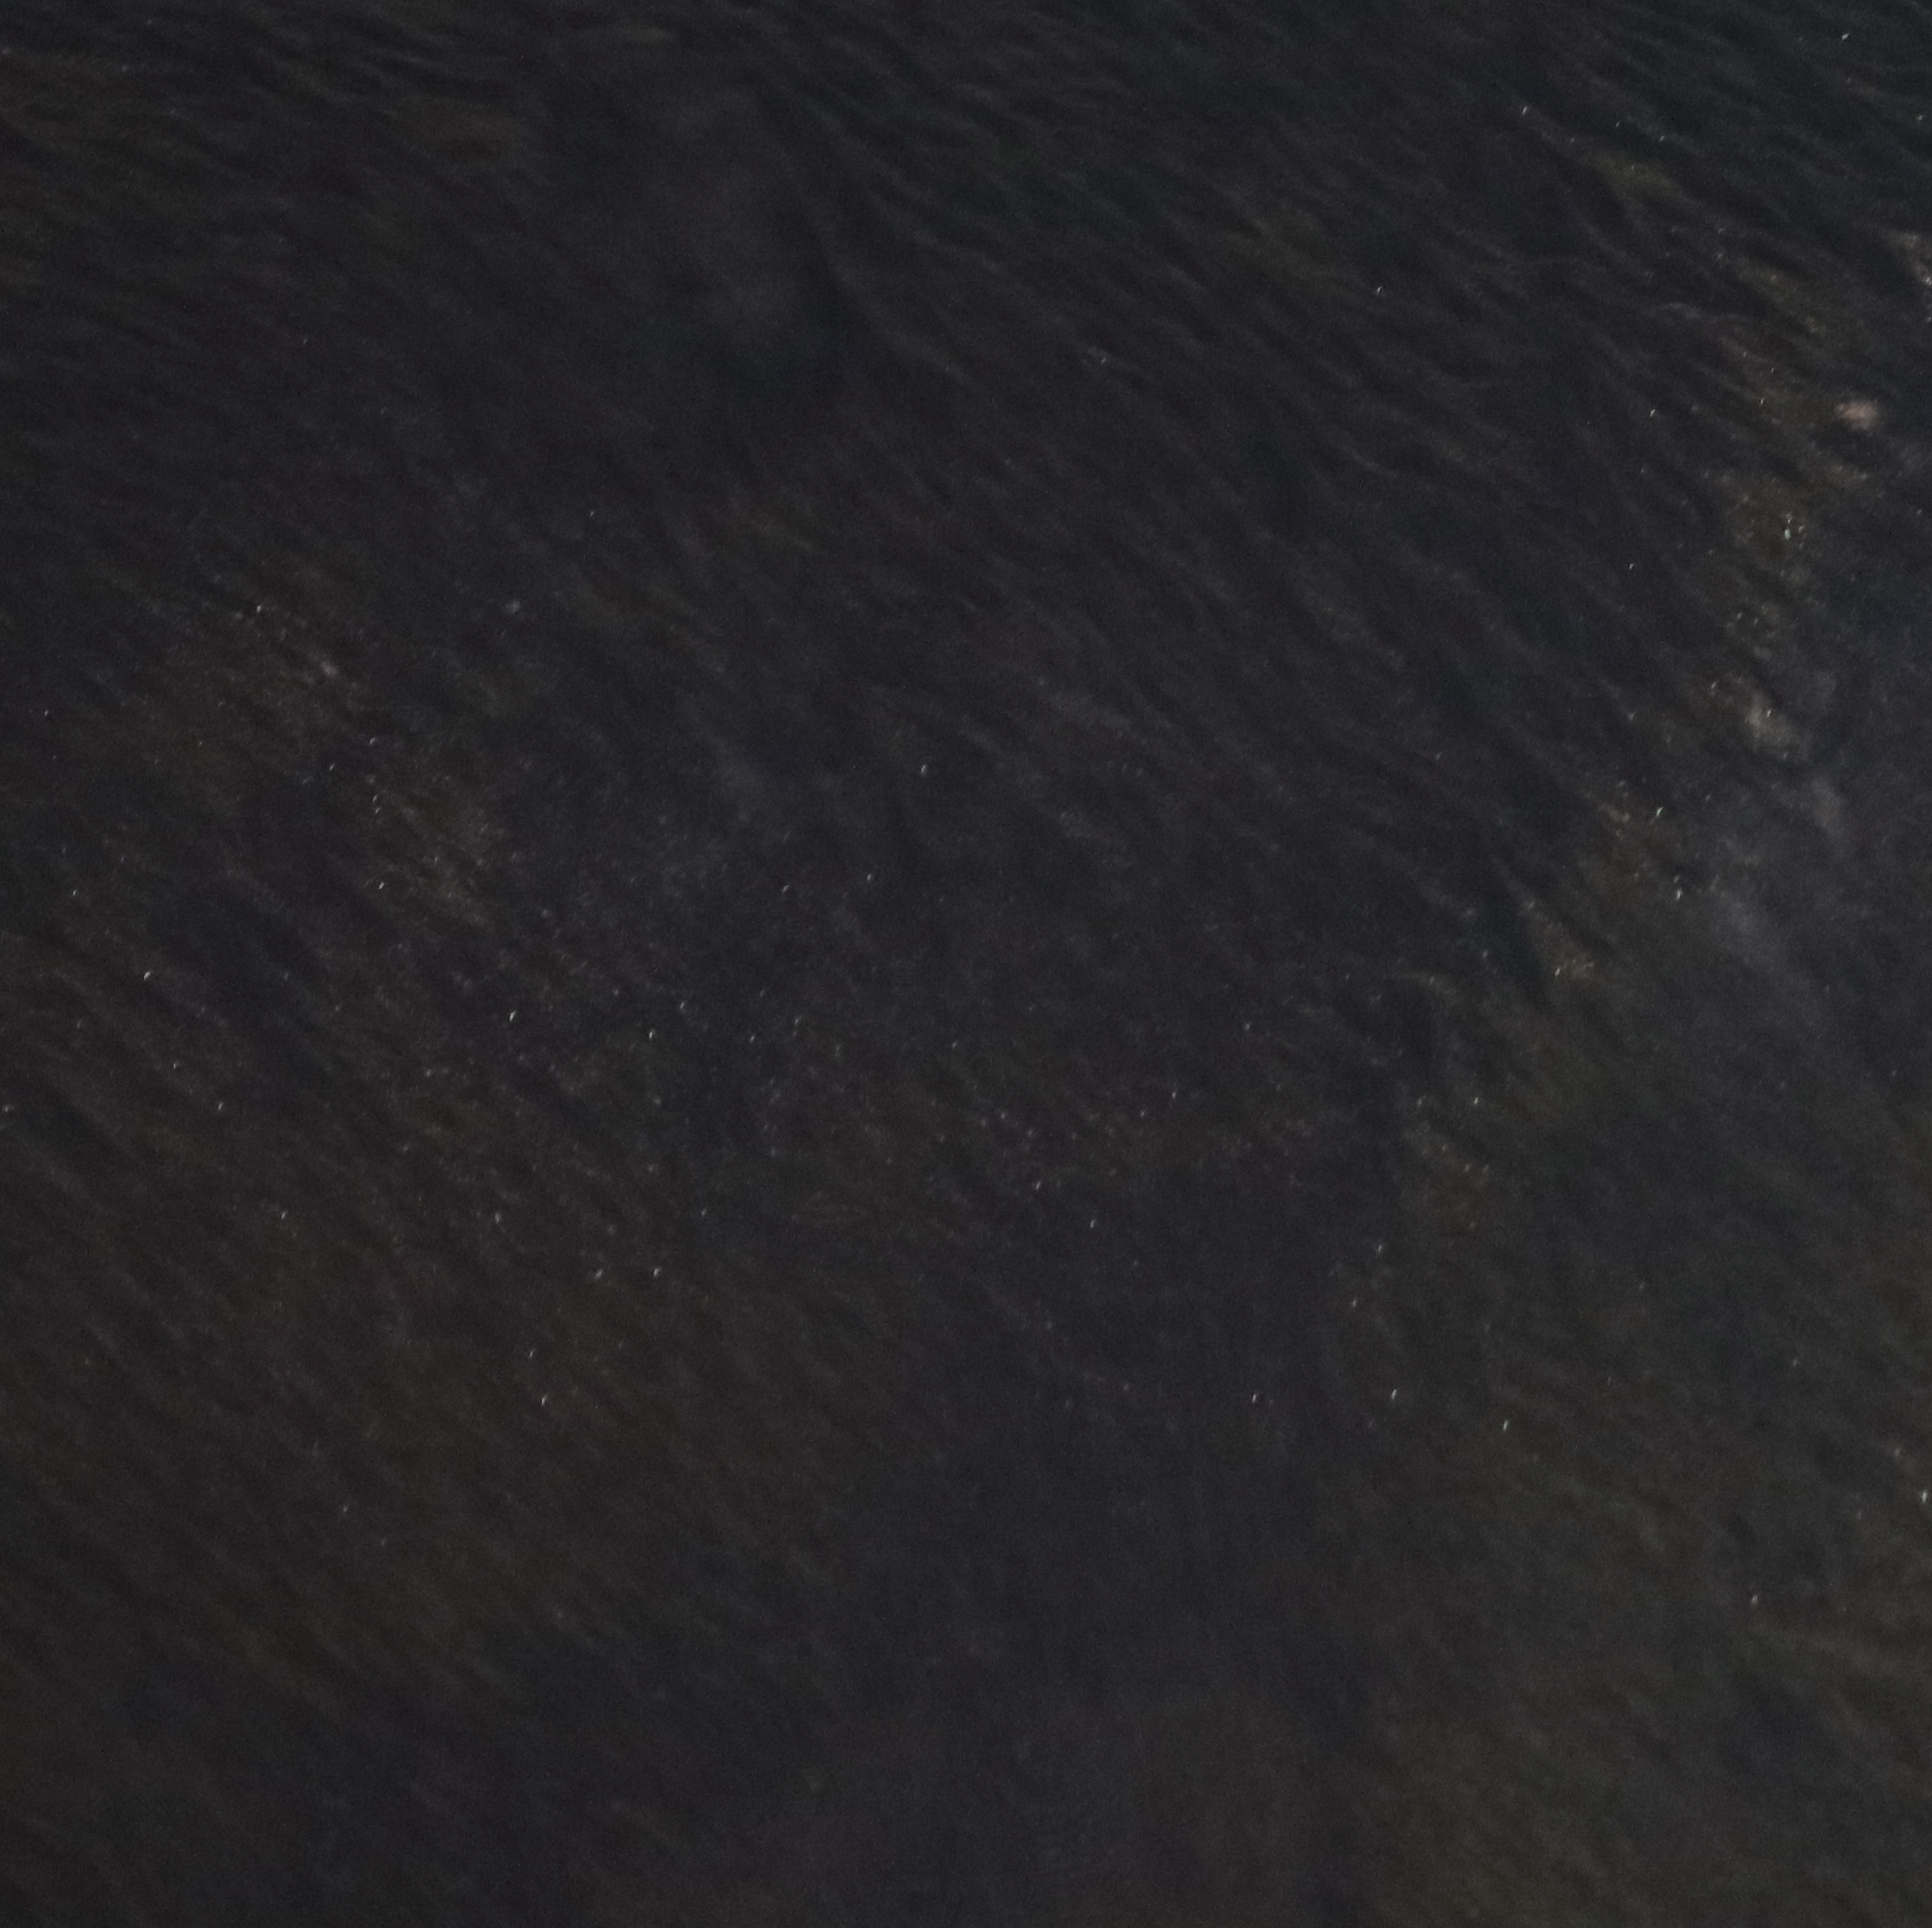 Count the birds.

0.